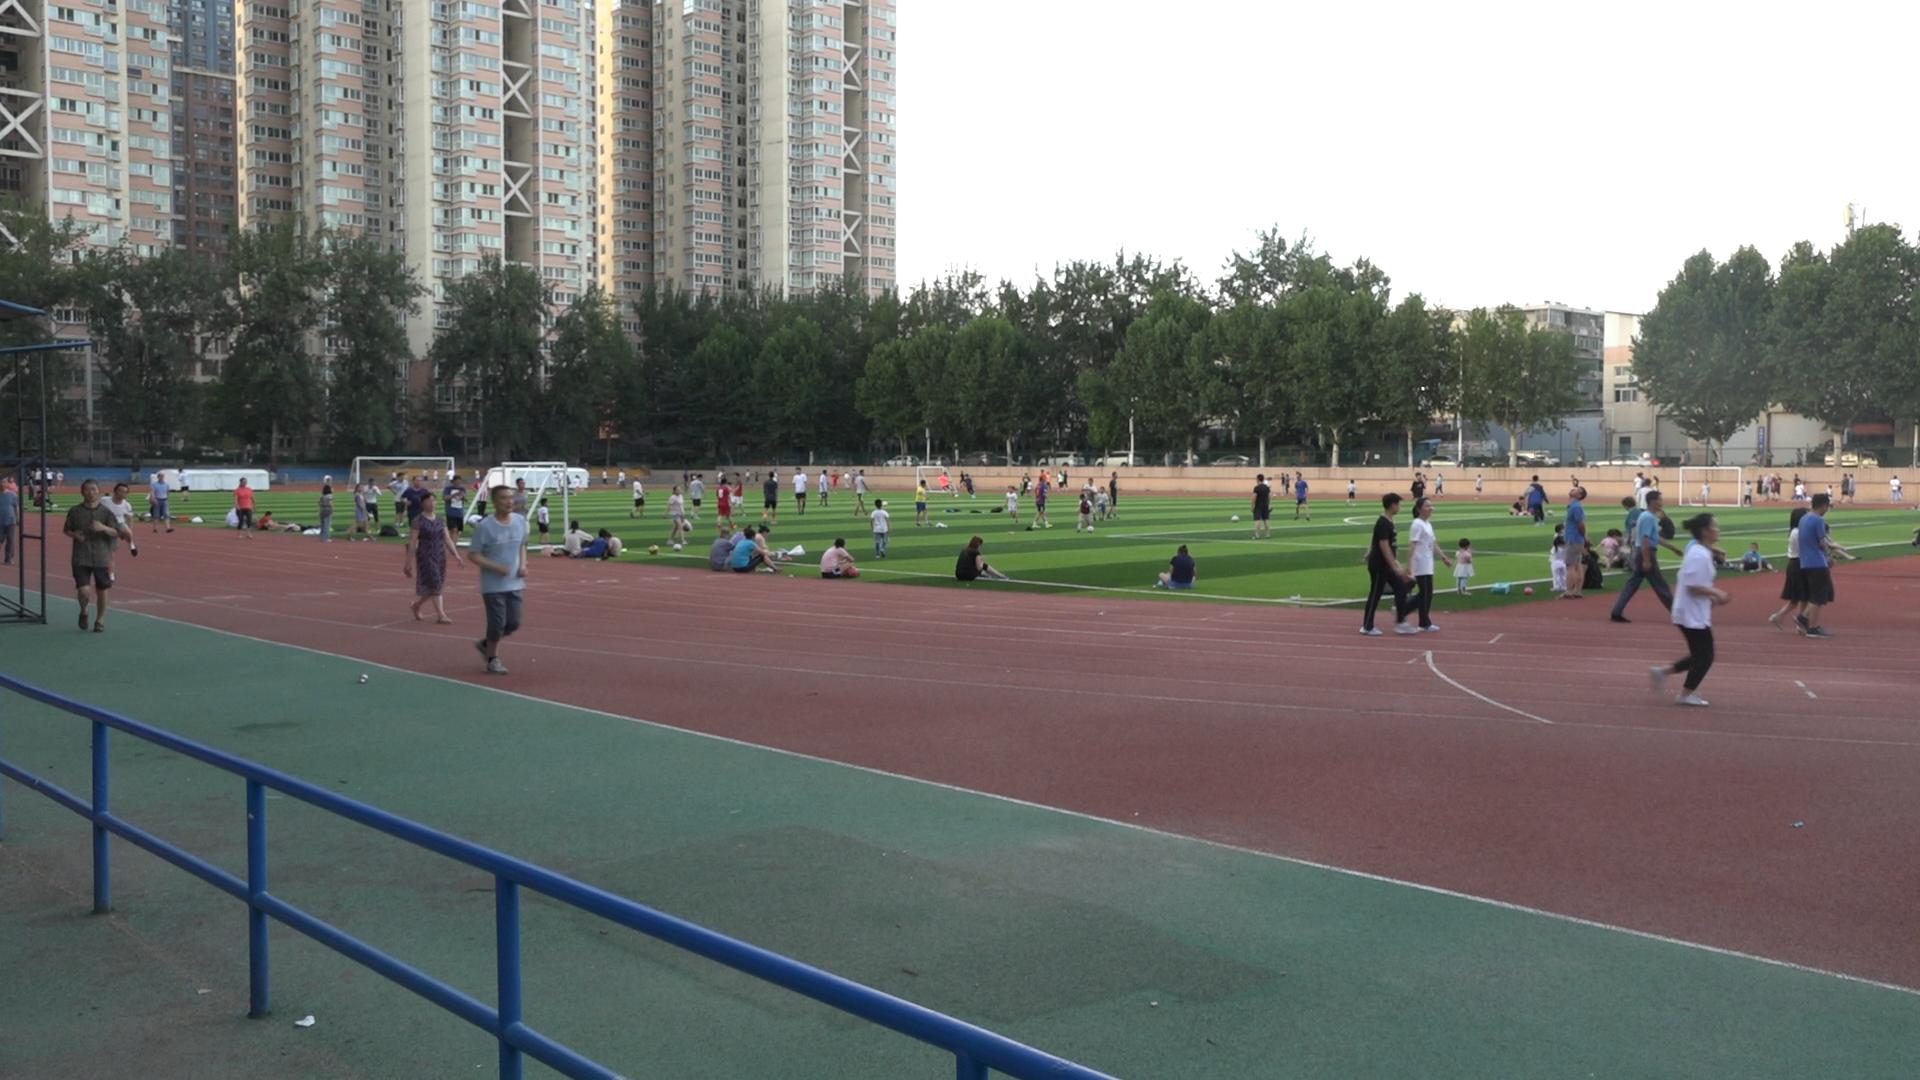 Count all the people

125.